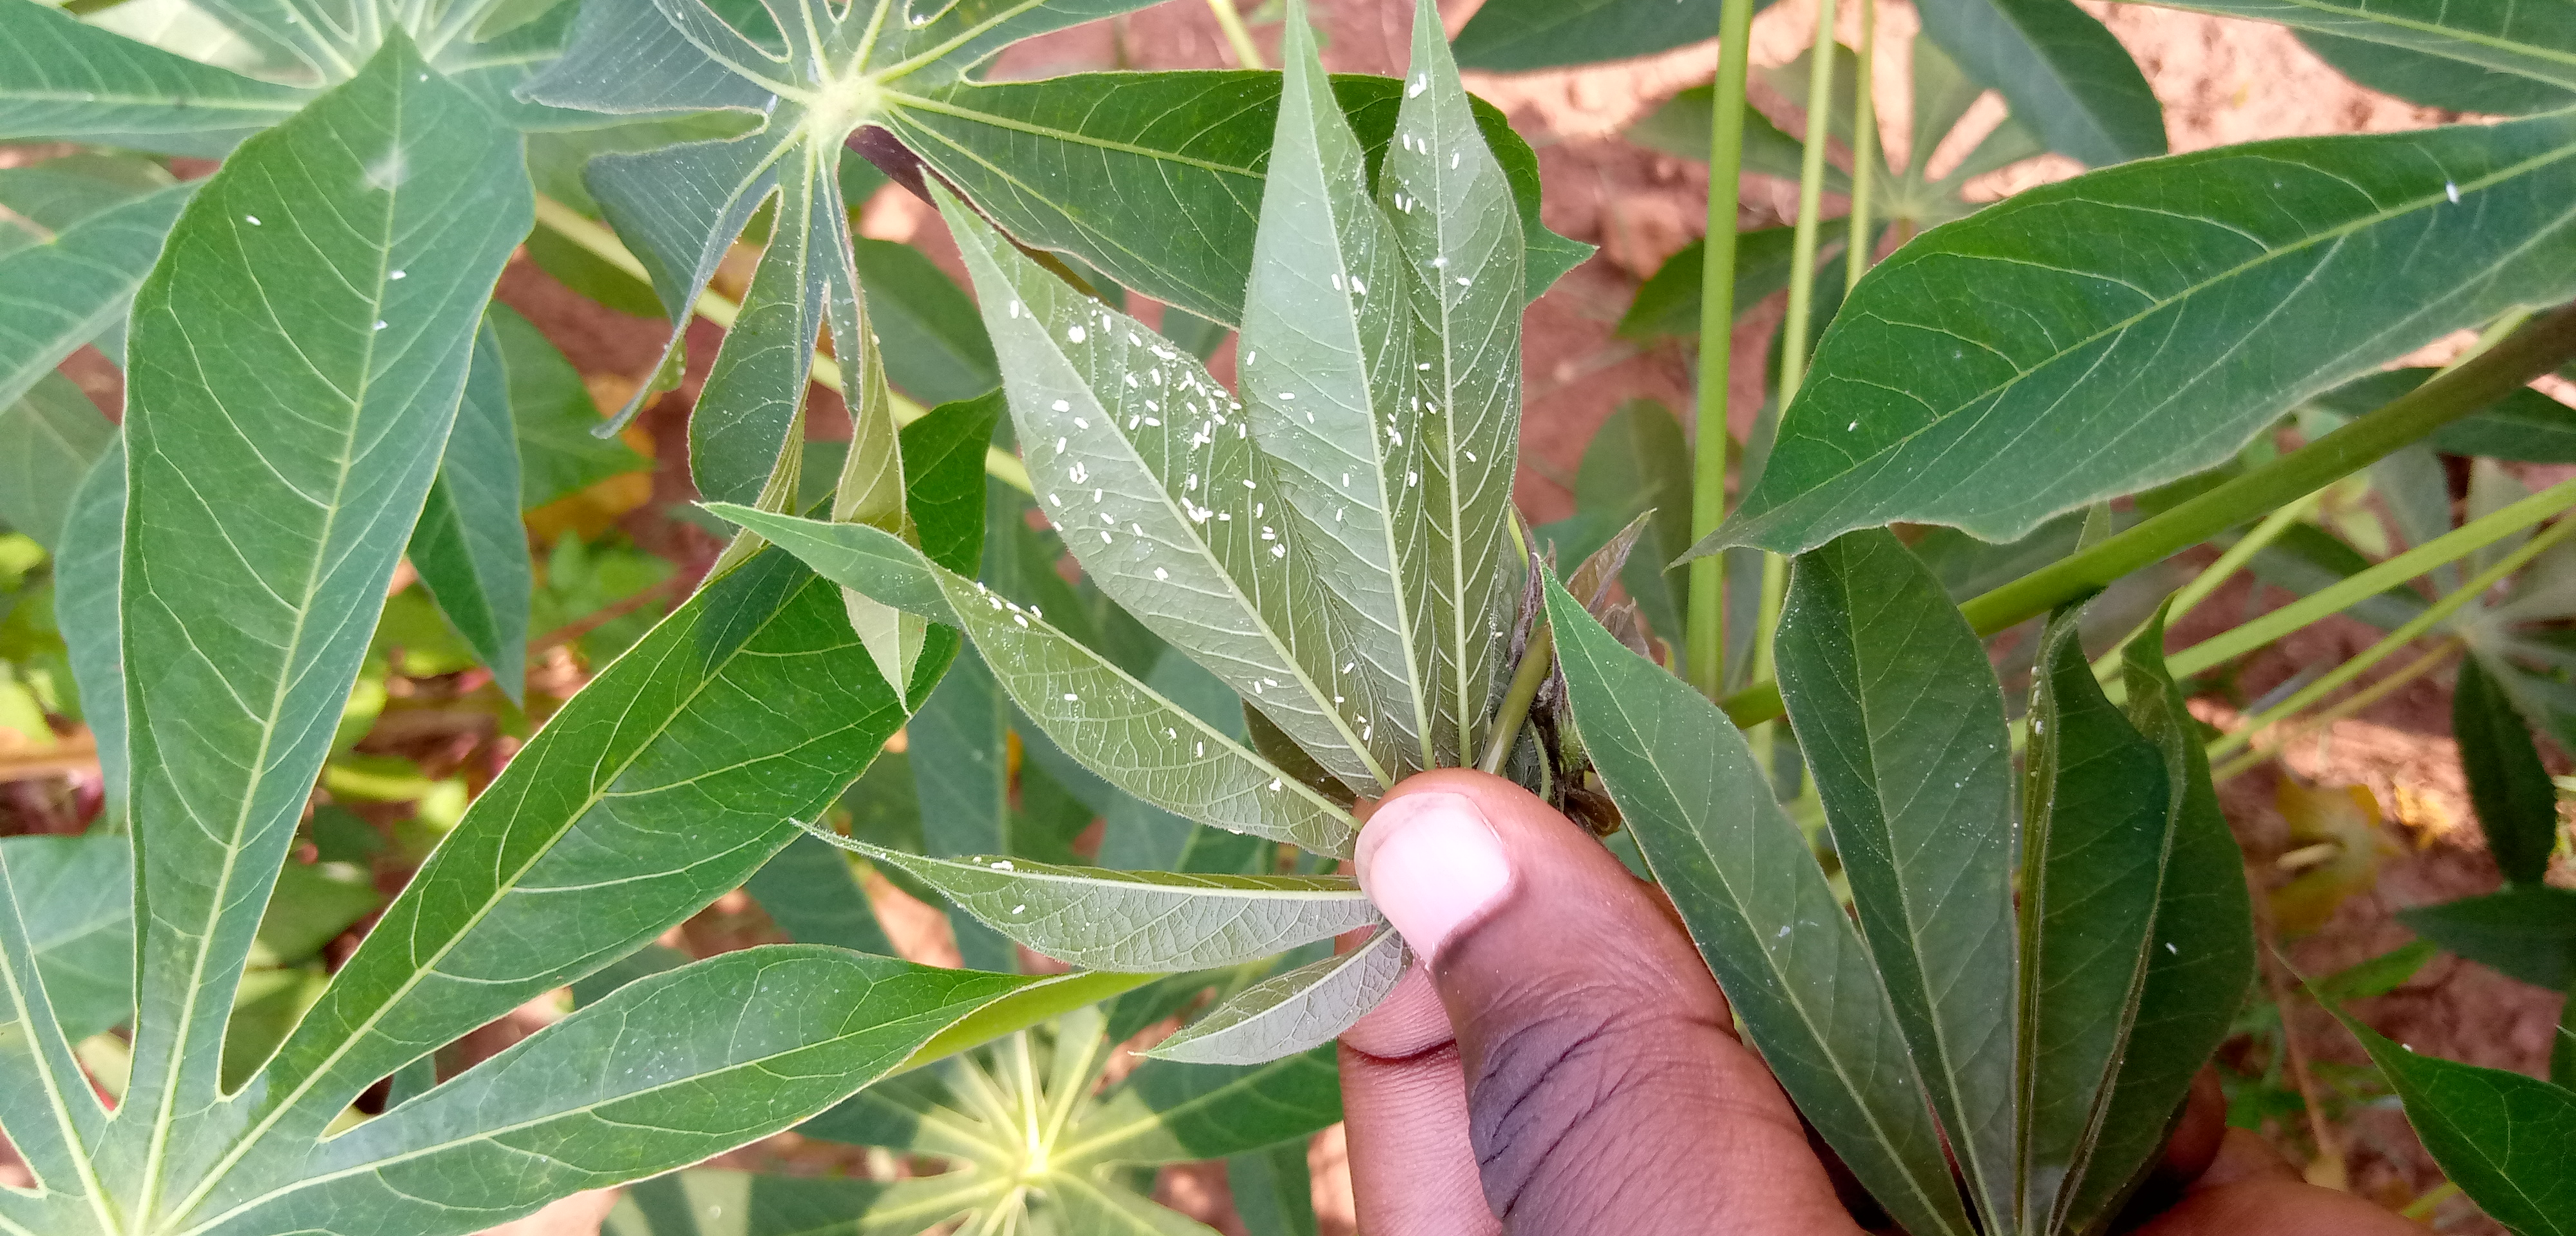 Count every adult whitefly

112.